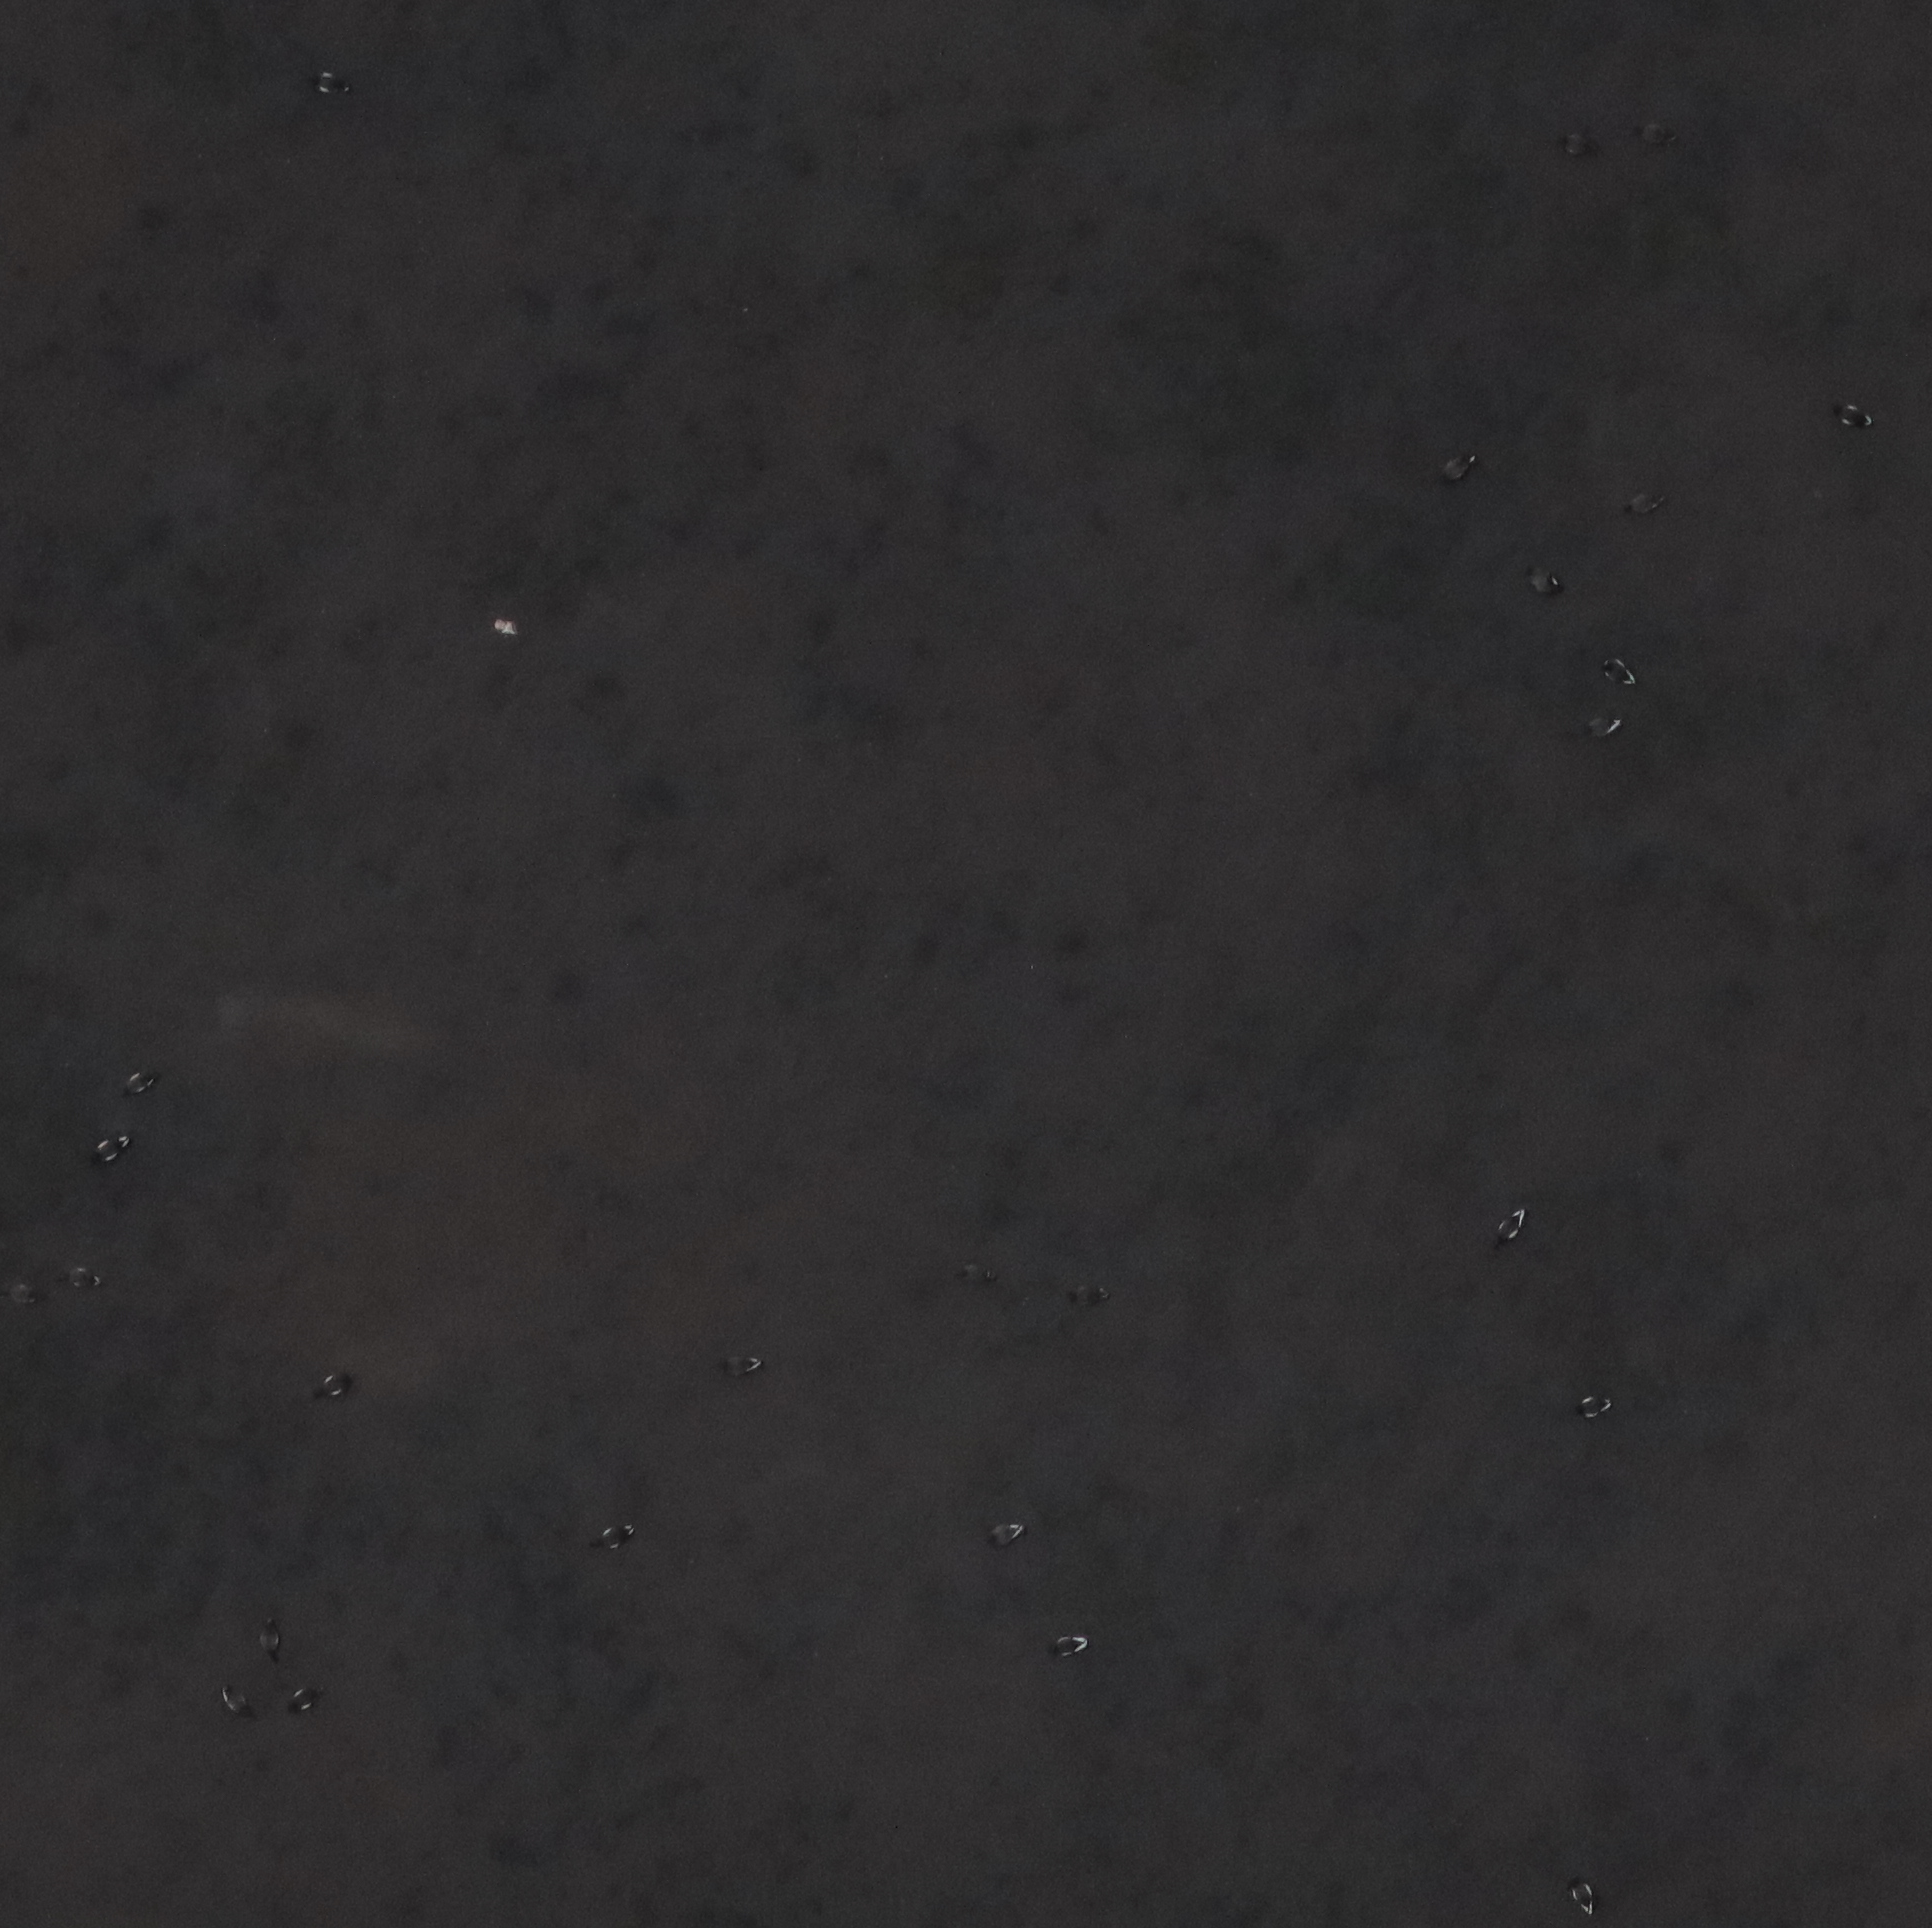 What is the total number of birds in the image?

26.